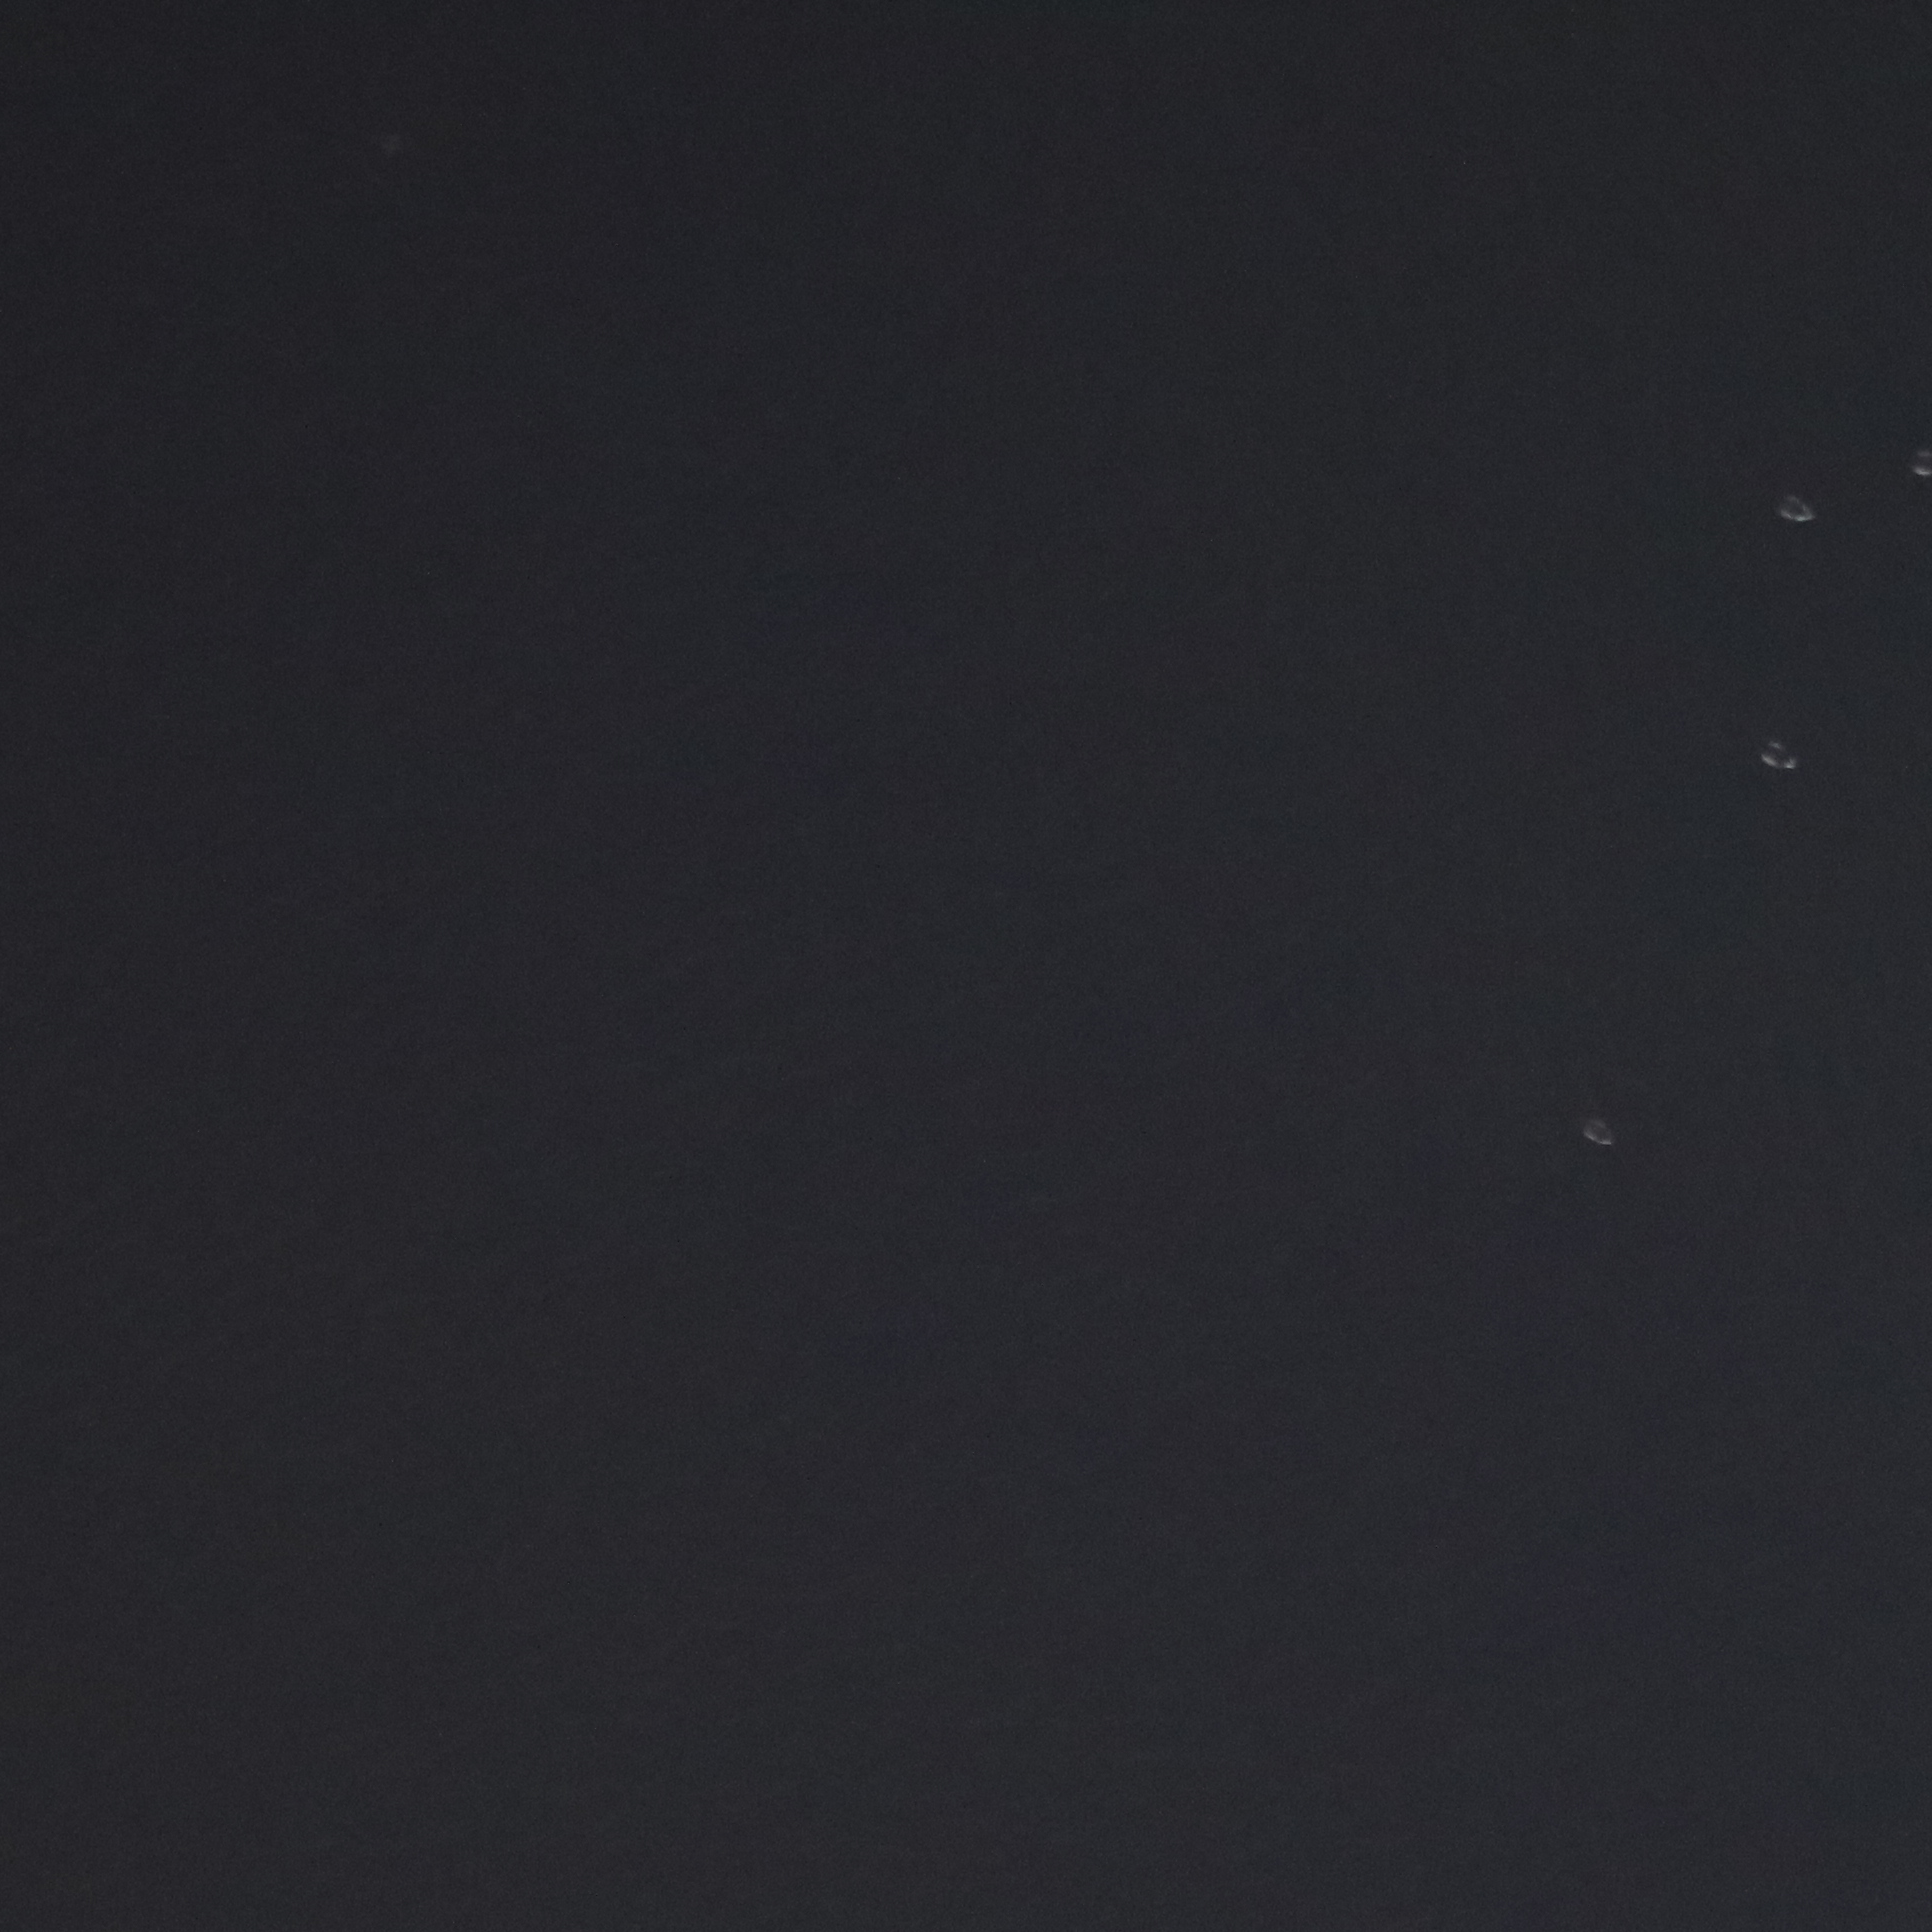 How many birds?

4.